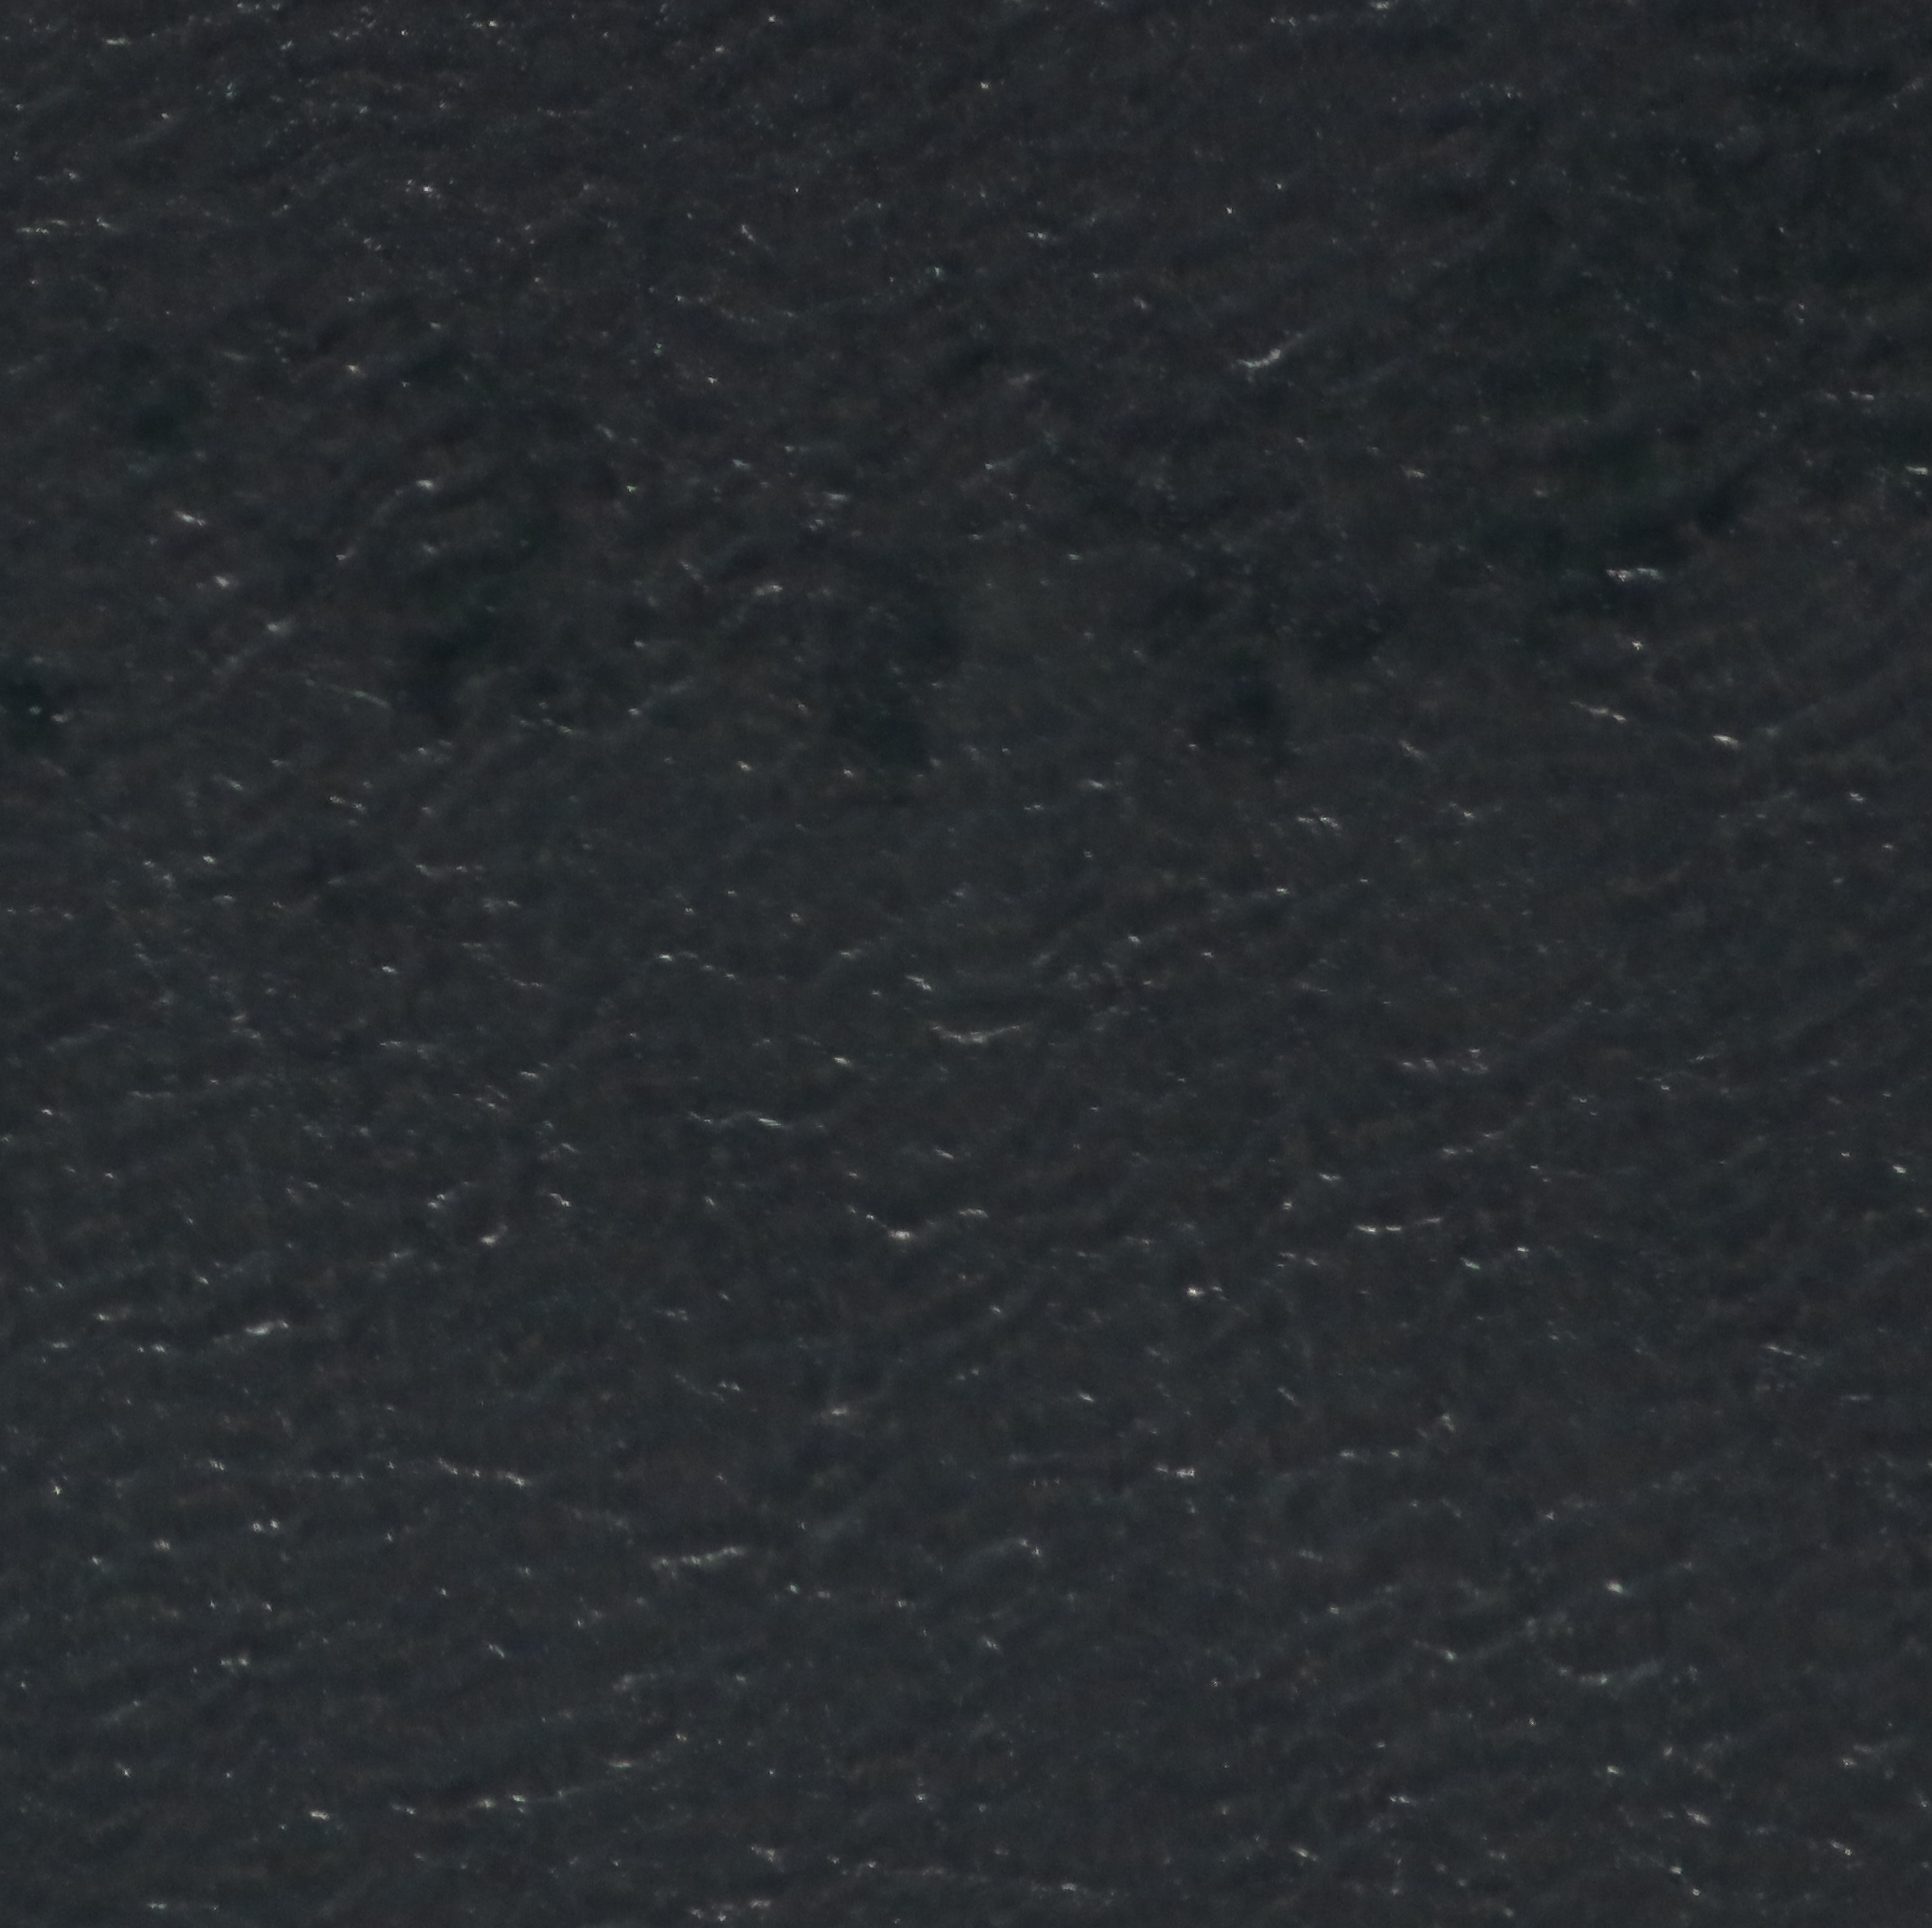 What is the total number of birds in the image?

0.